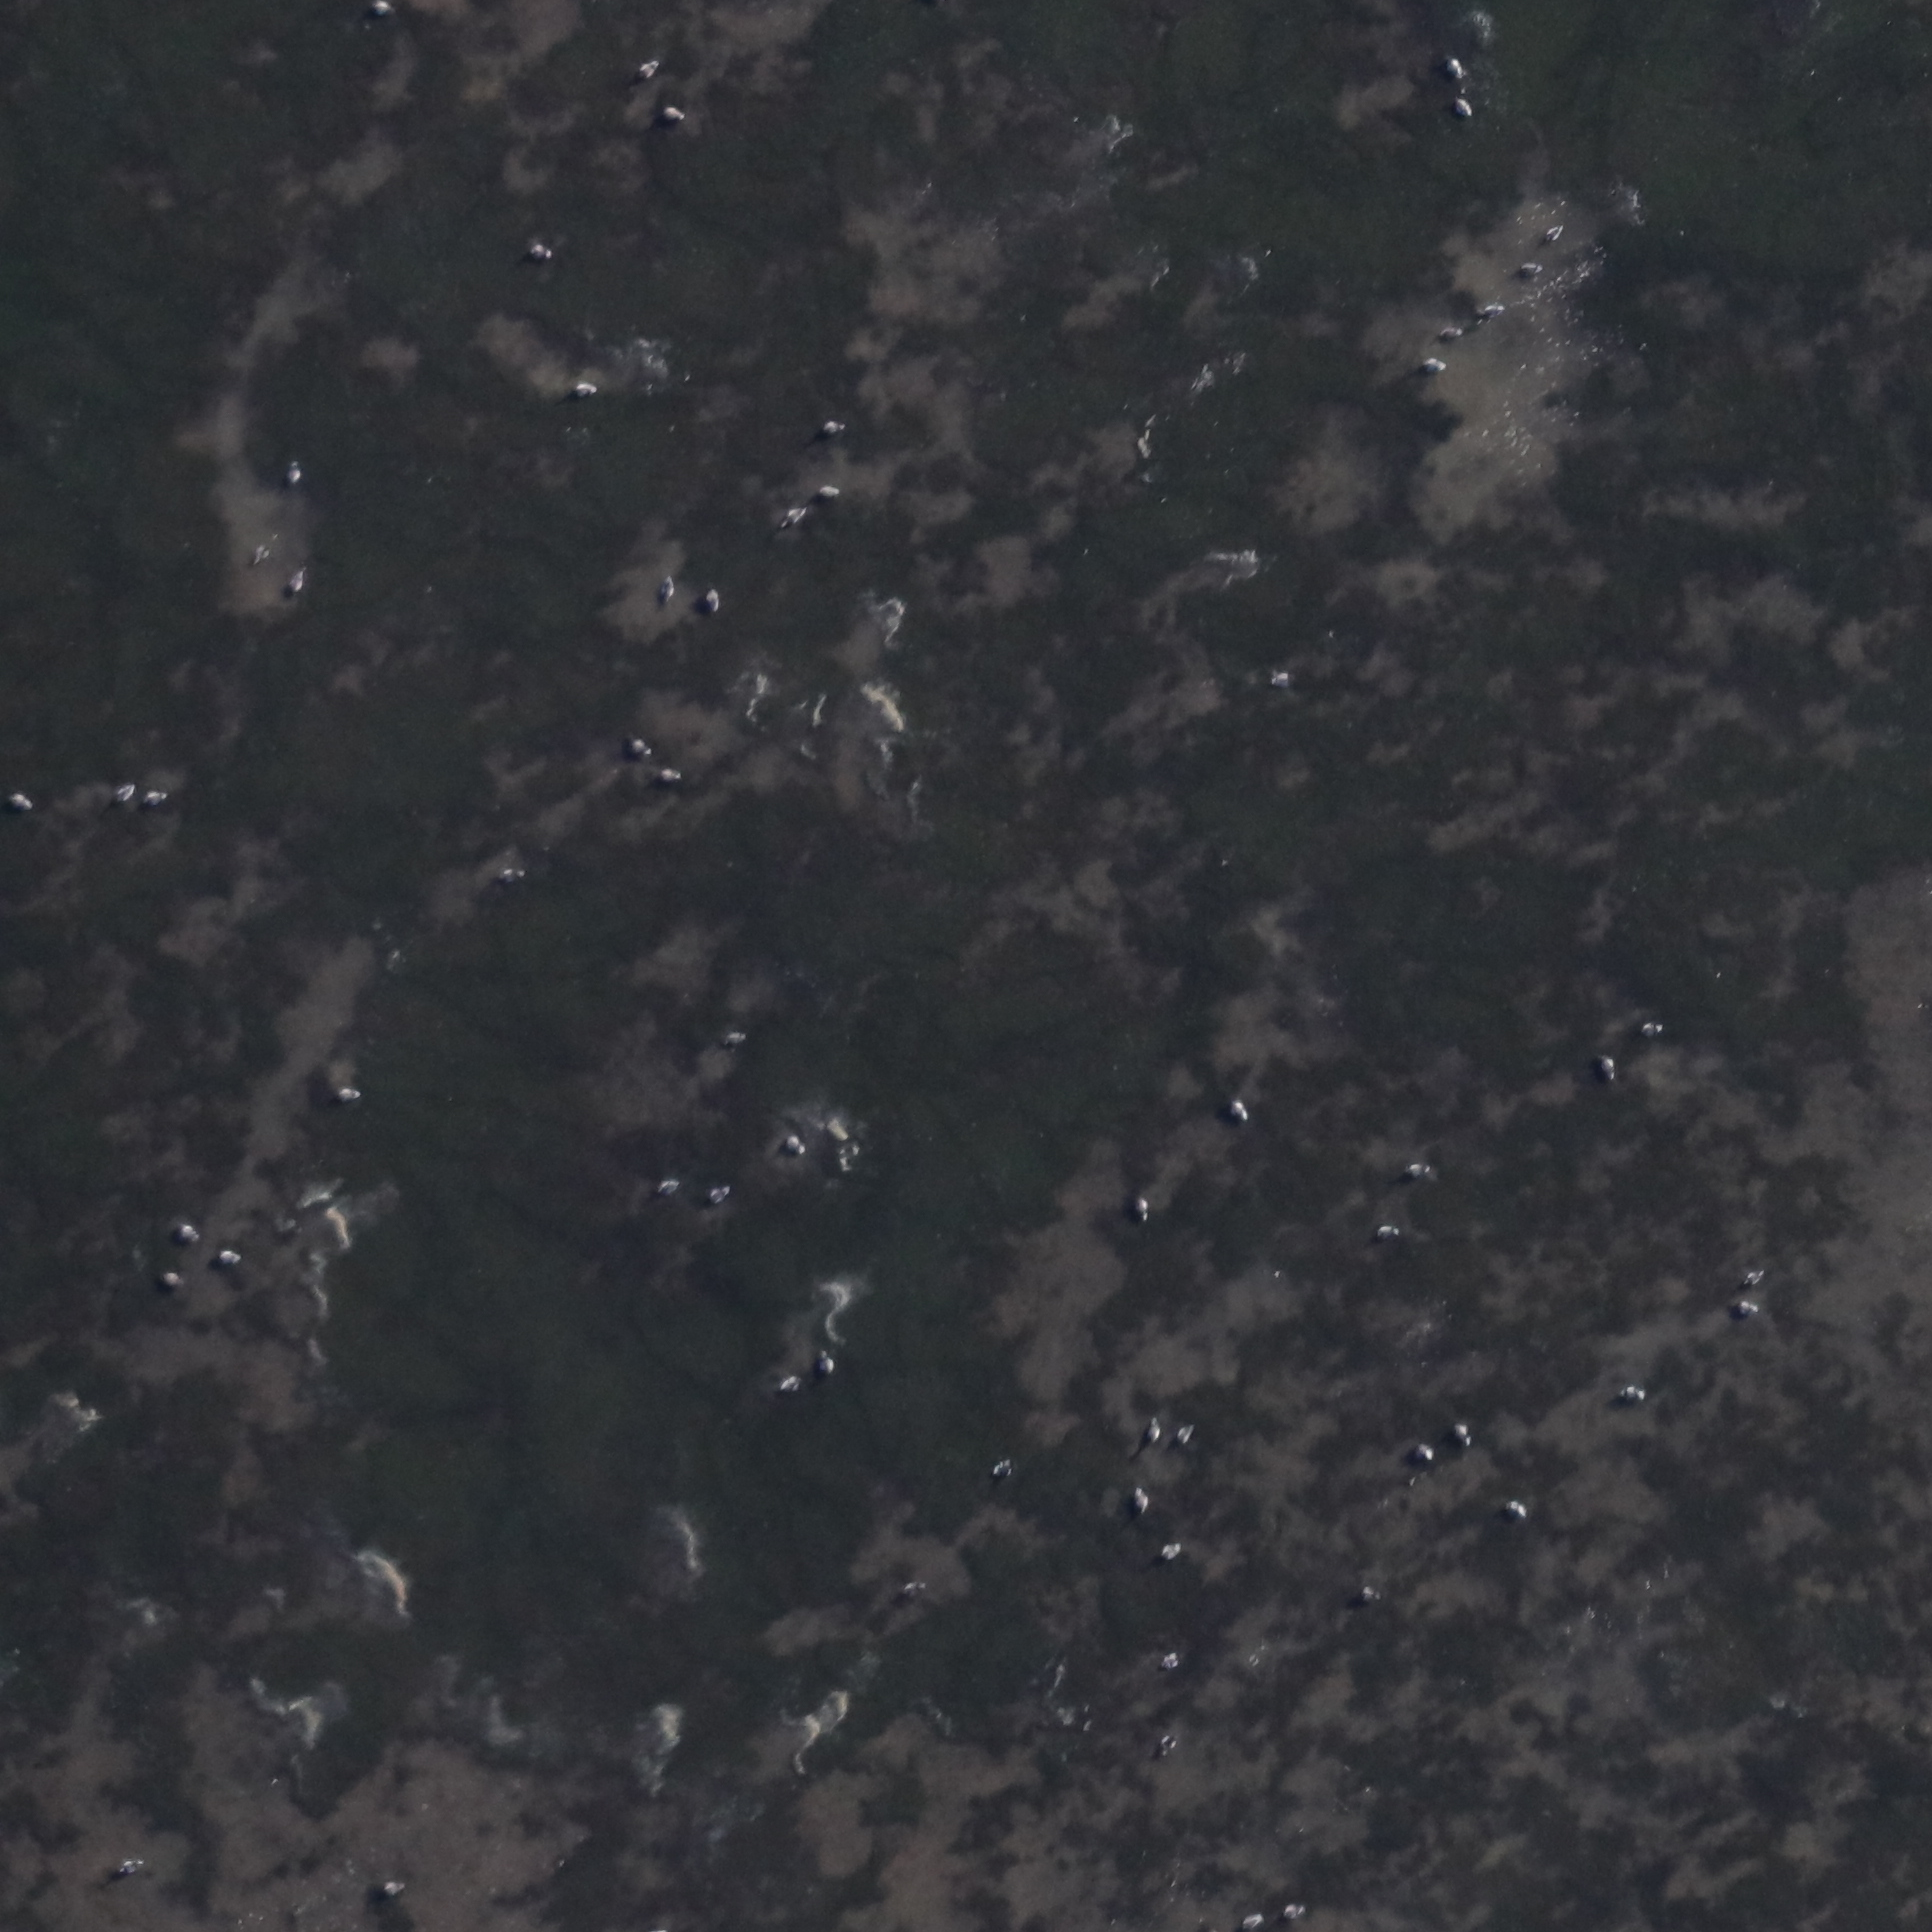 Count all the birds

62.